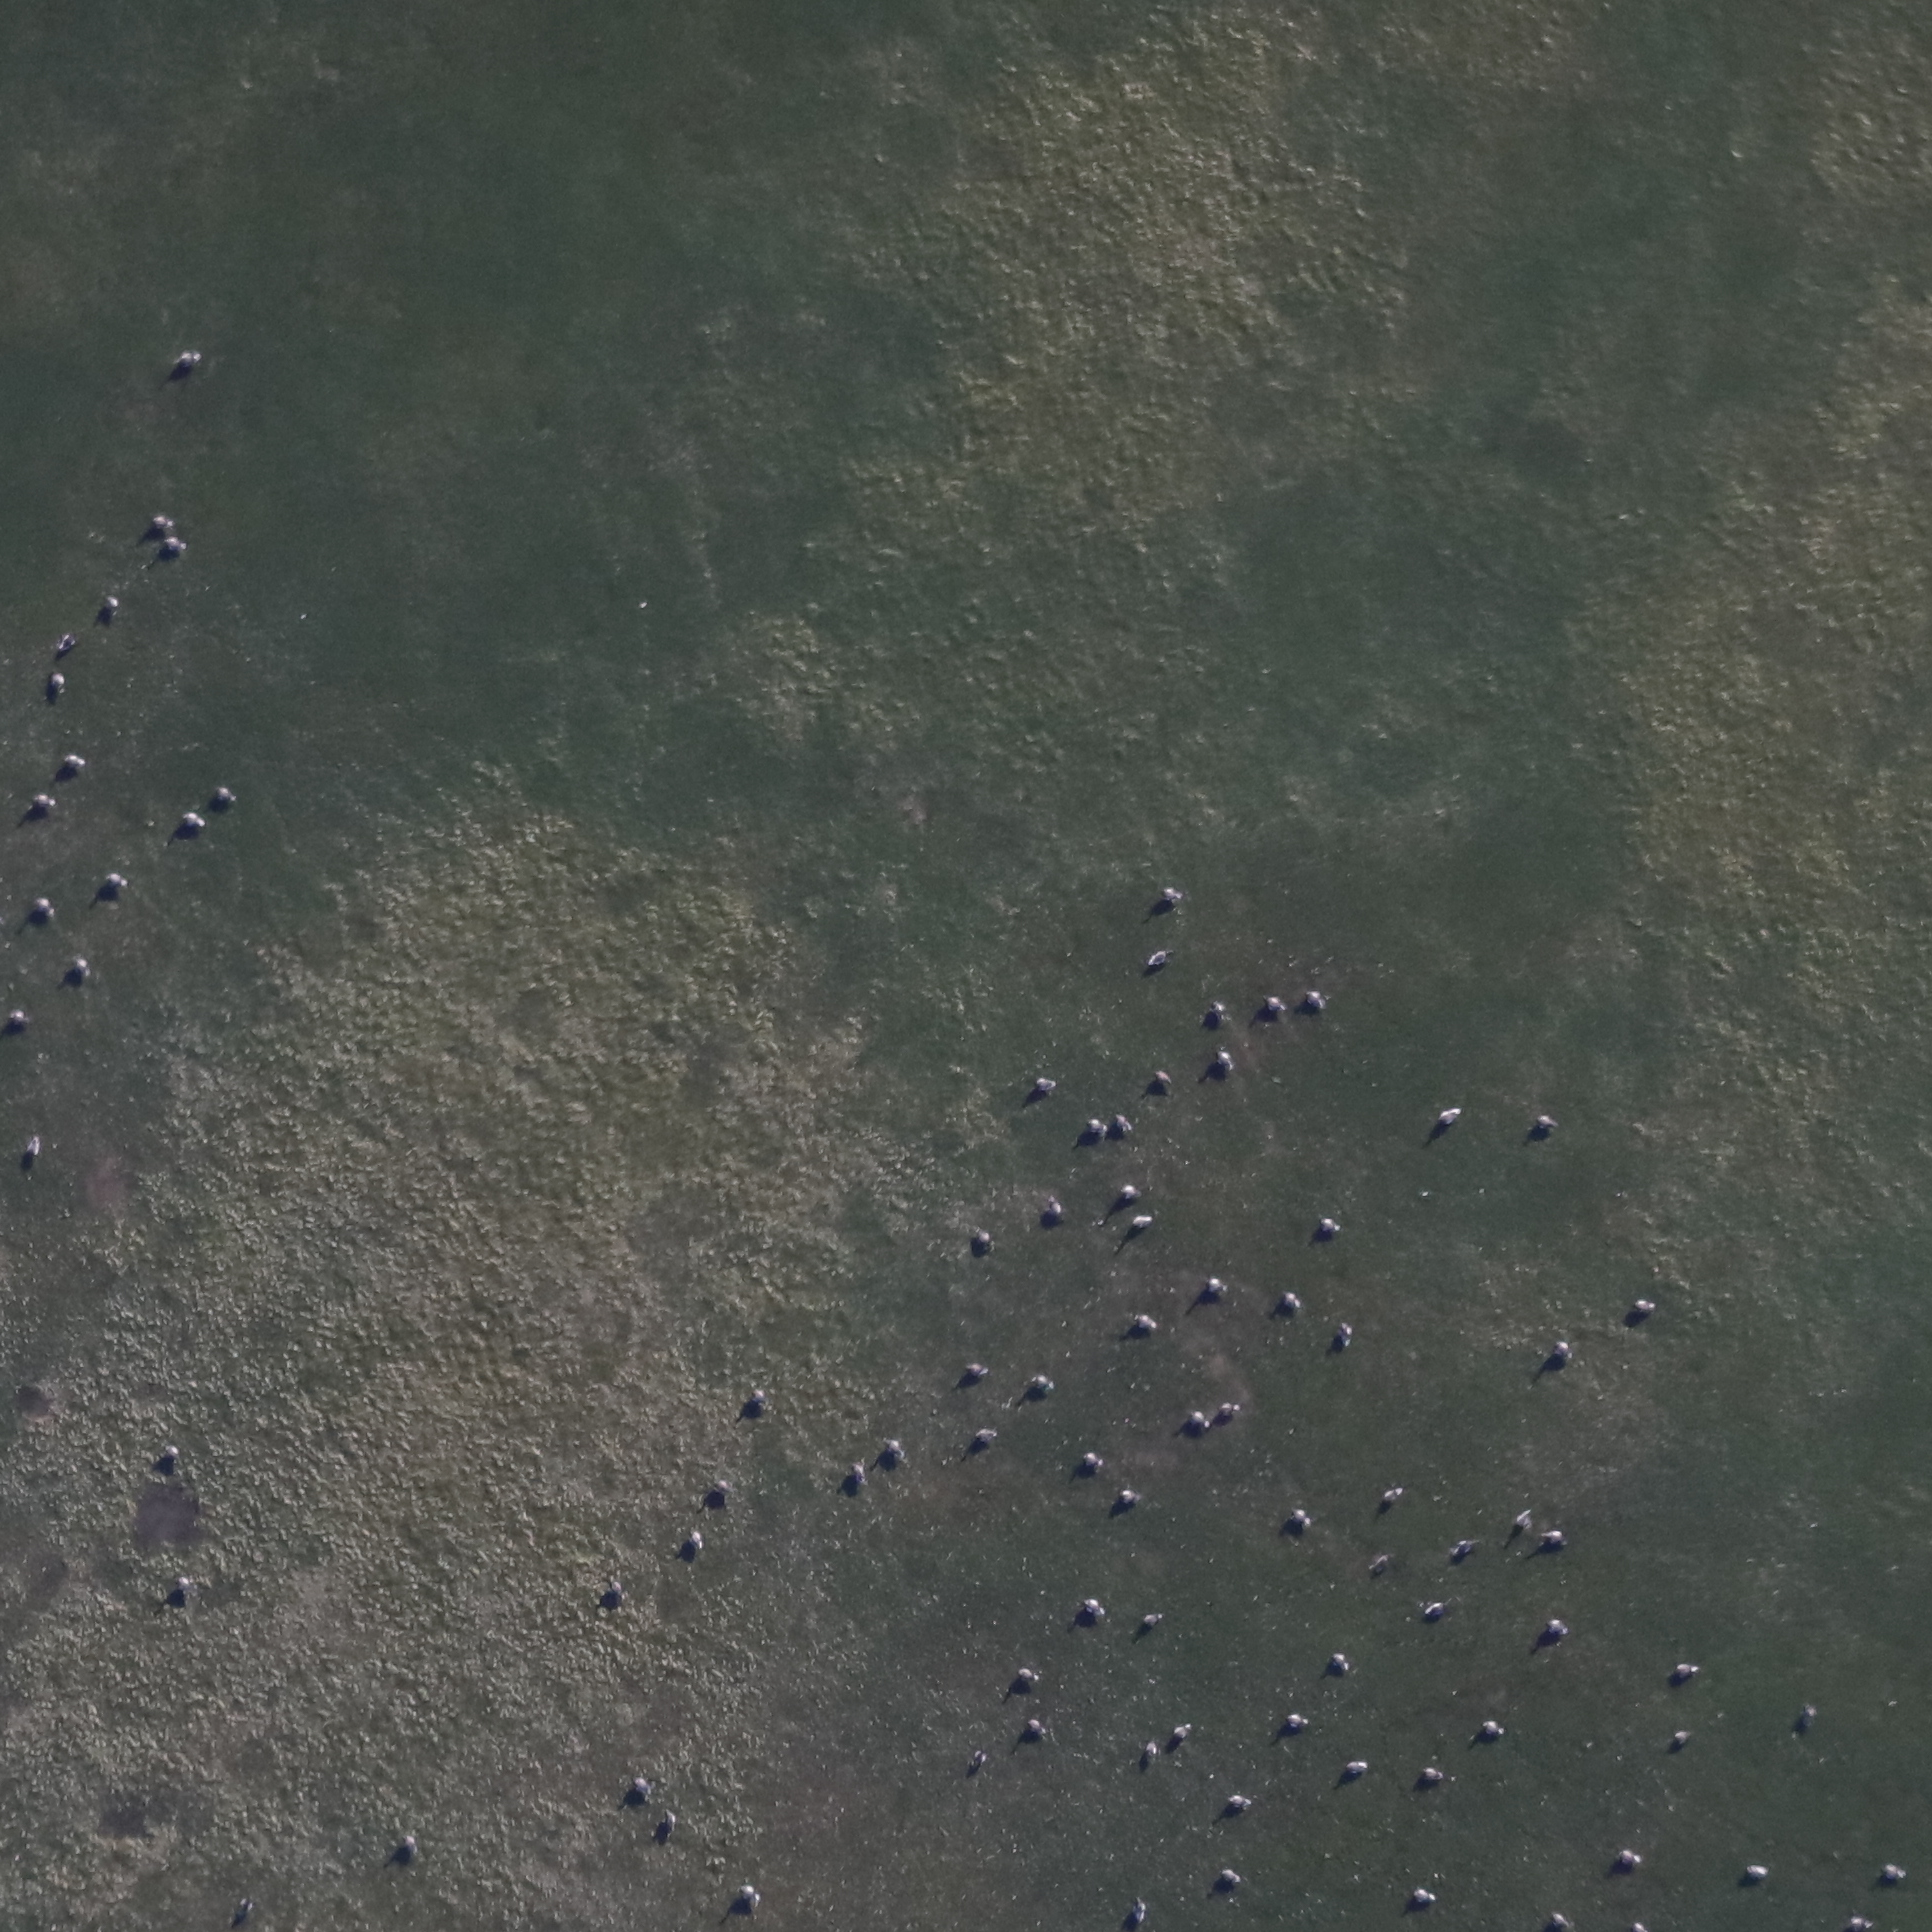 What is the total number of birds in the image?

91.